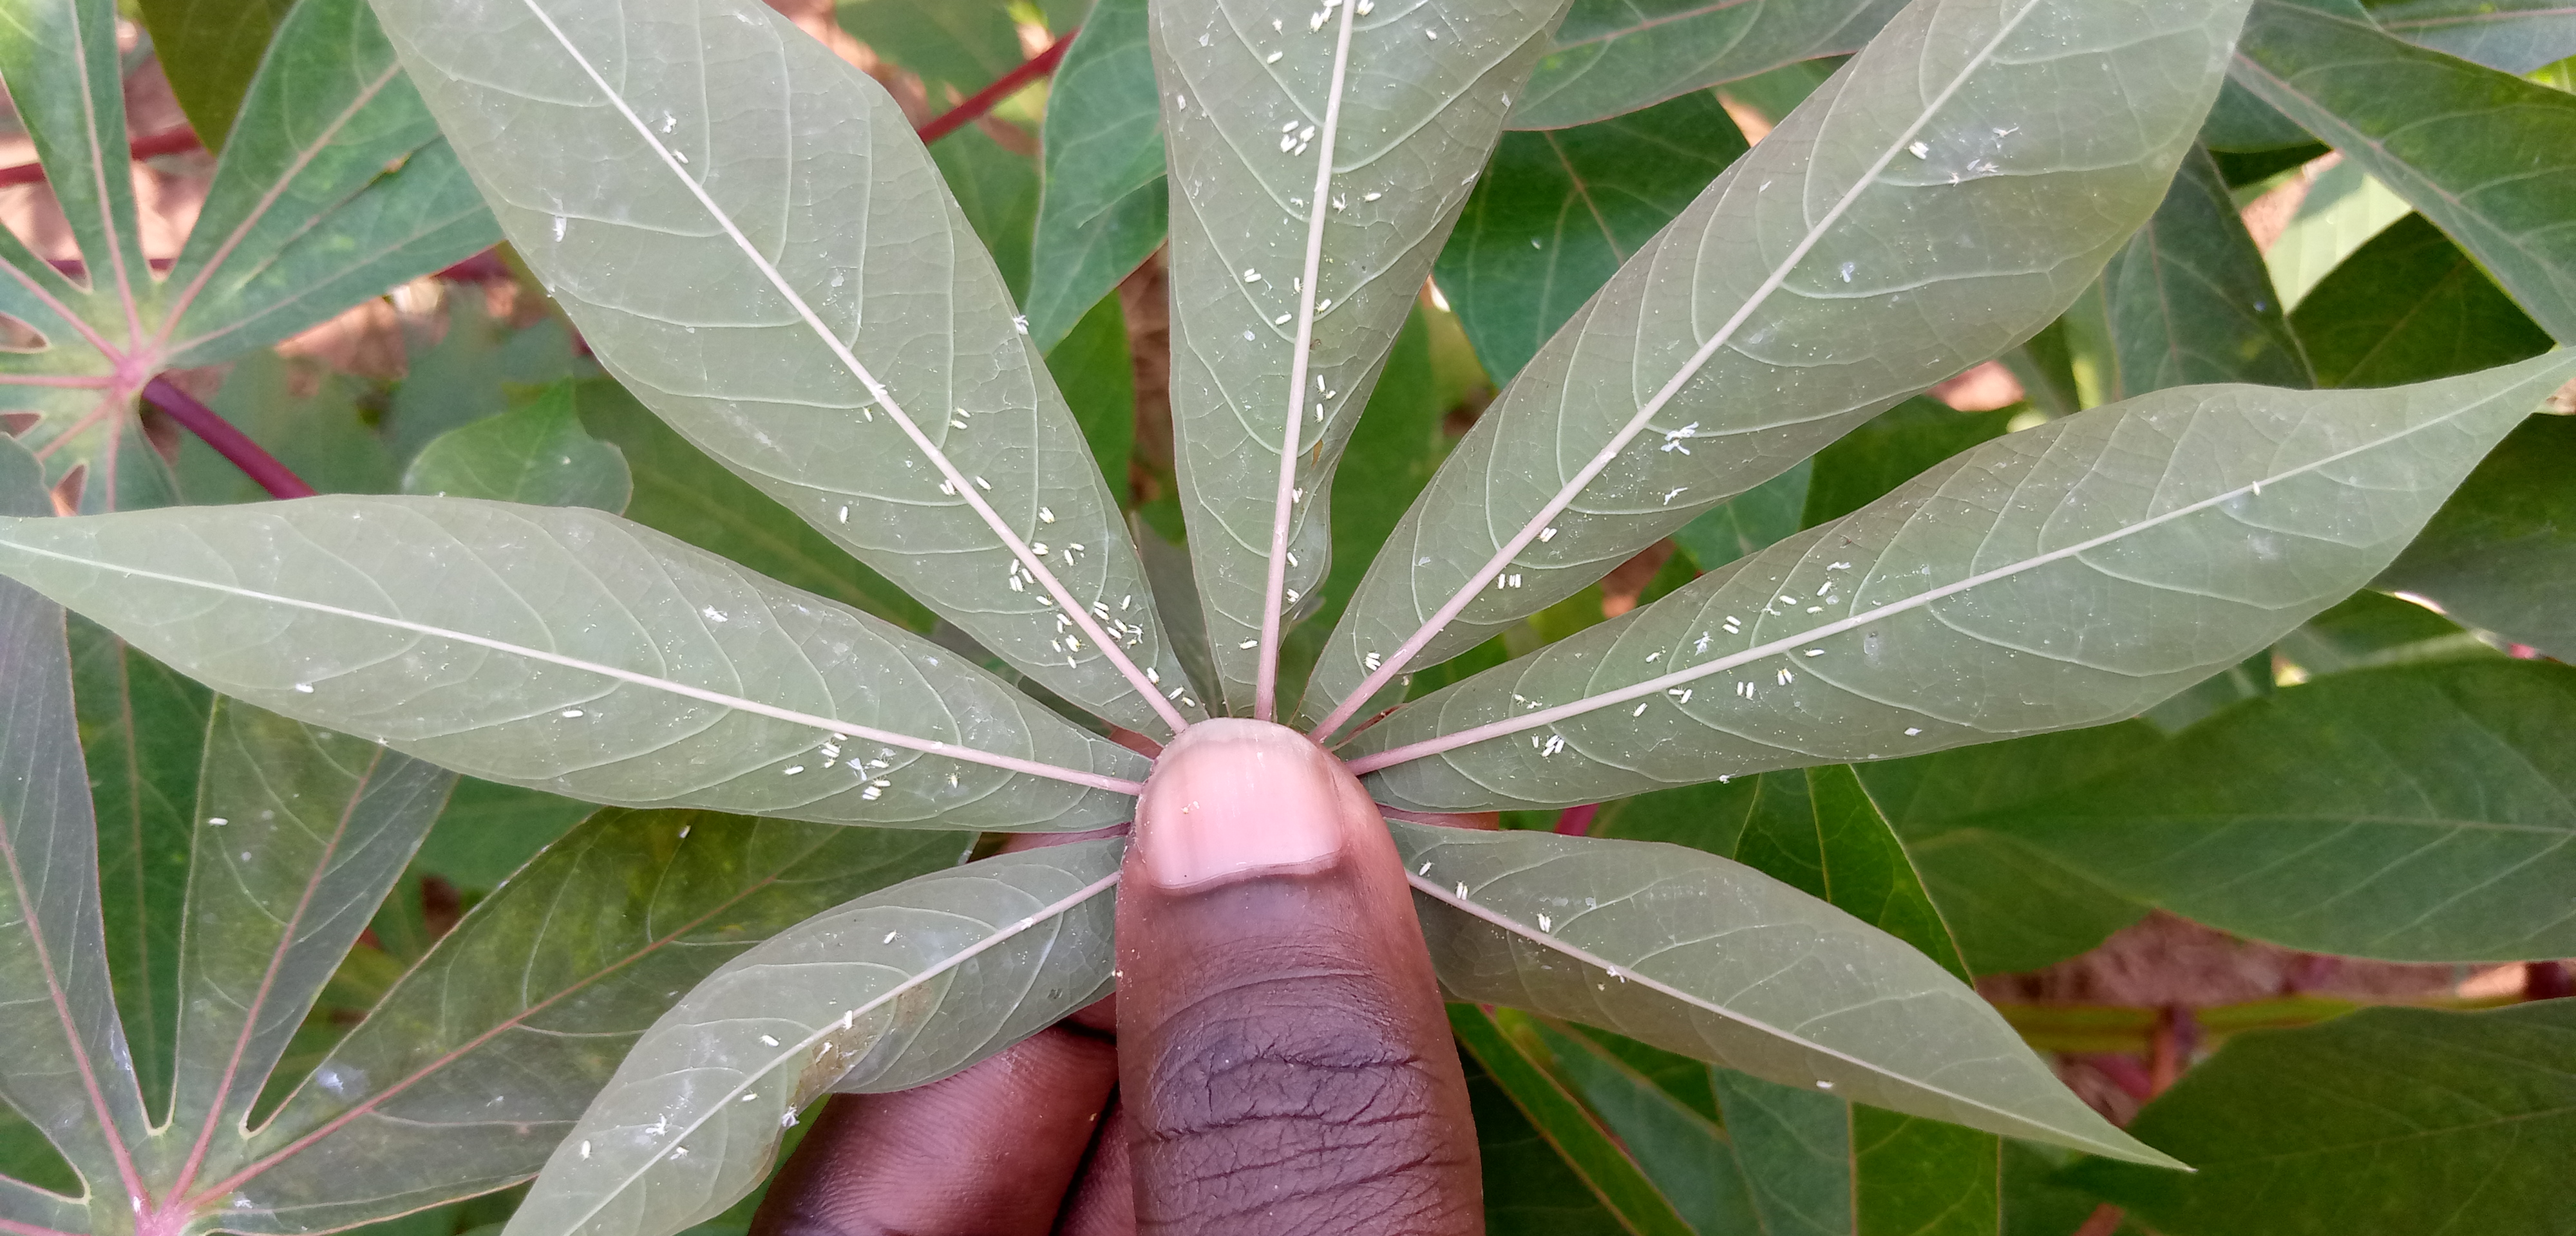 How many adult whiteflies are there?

103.